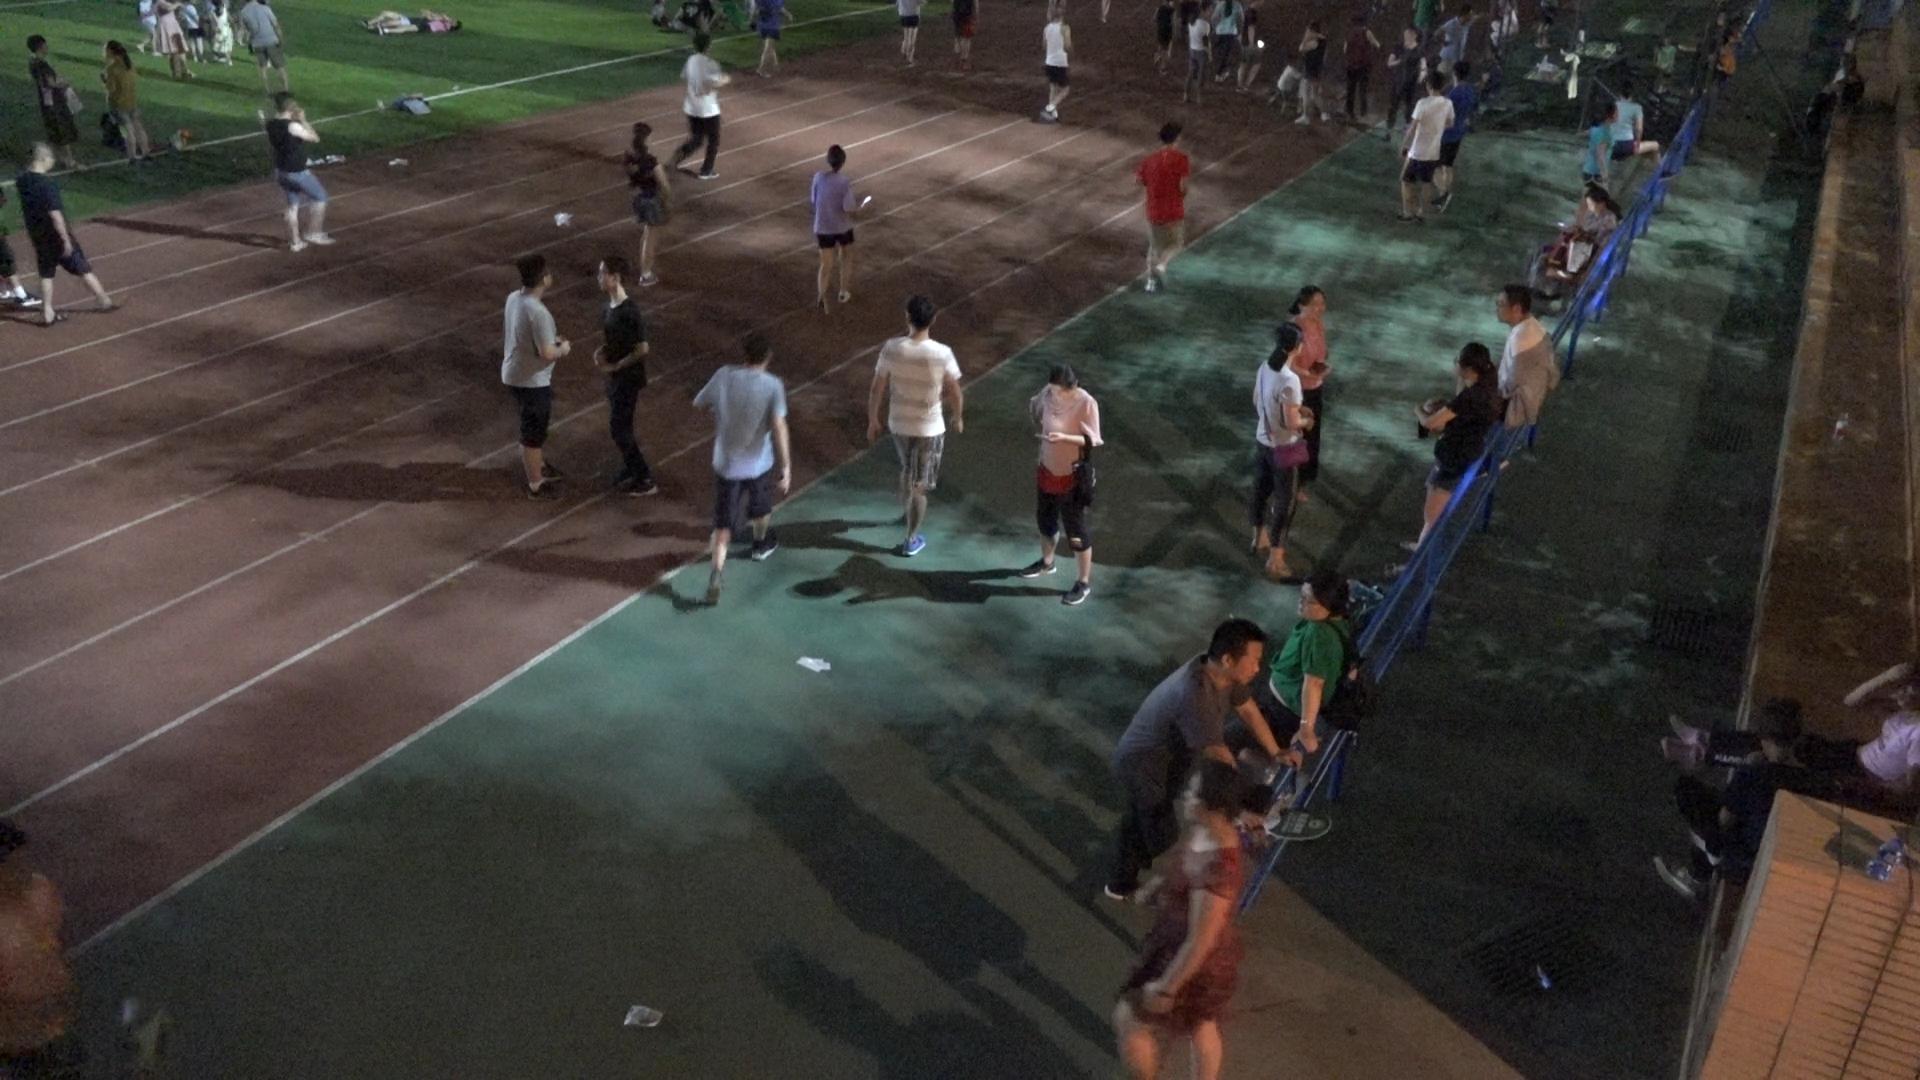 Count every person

53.